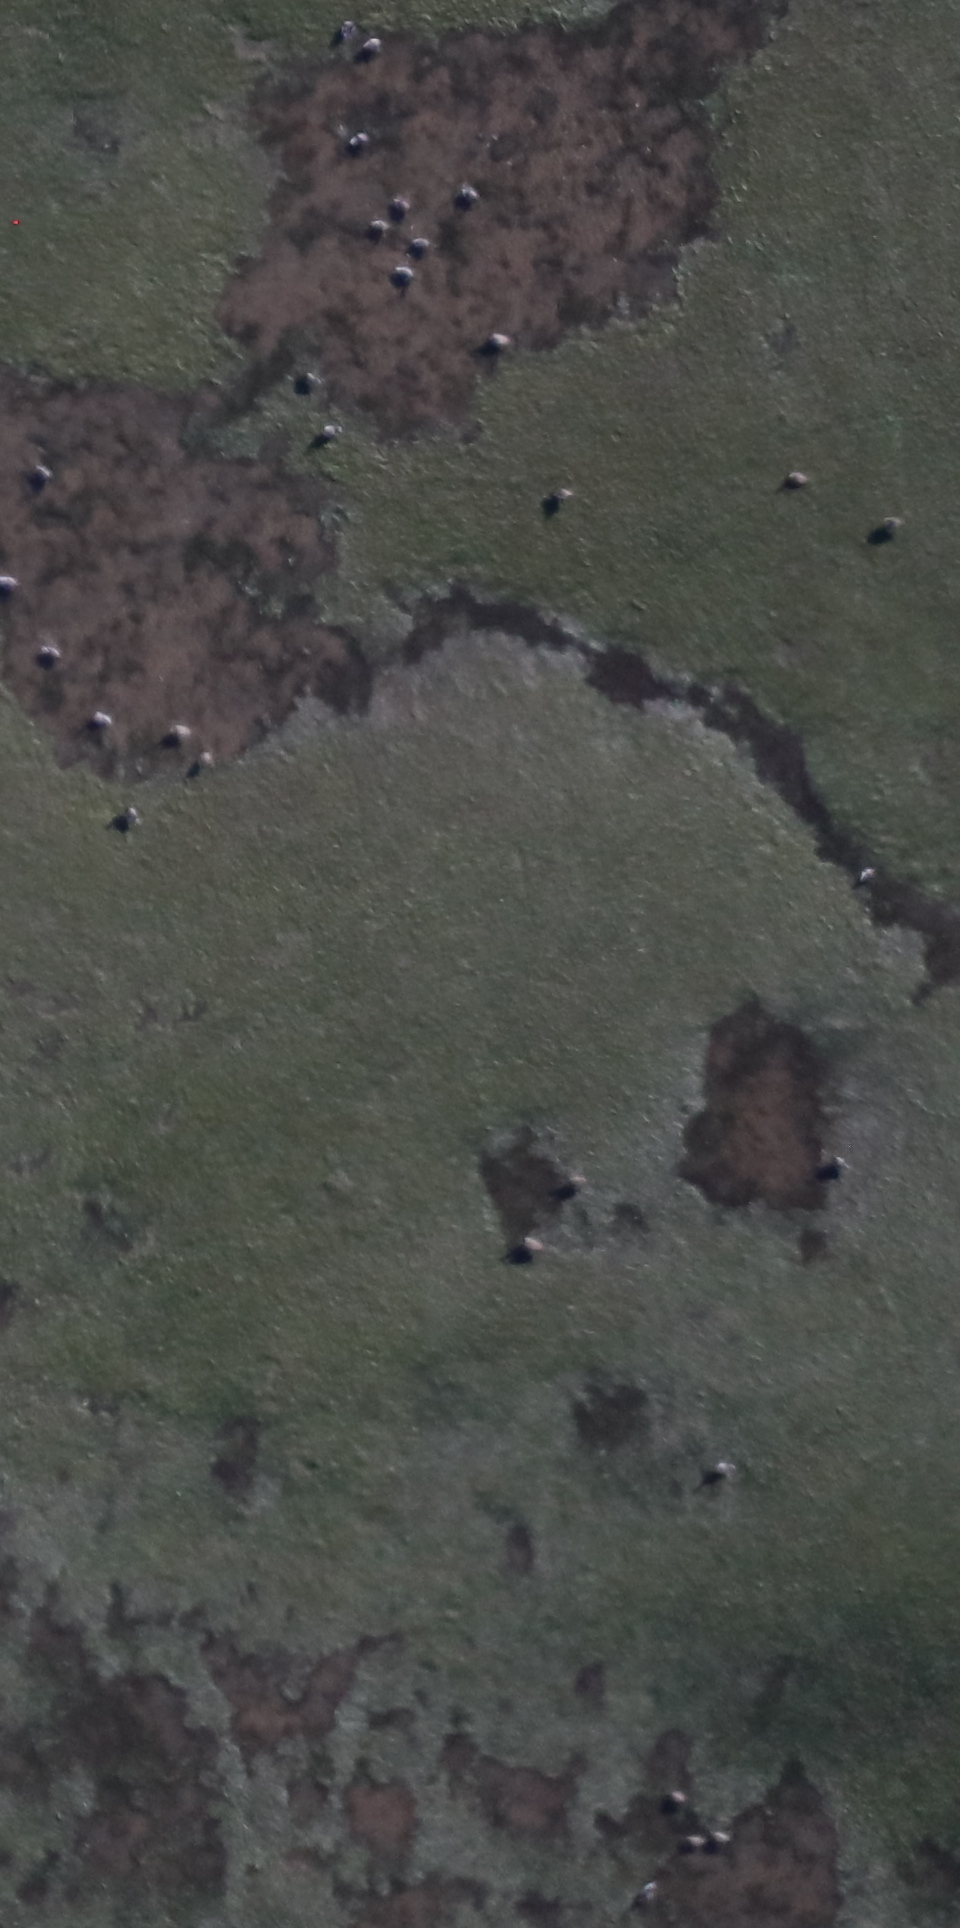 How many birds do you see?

30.